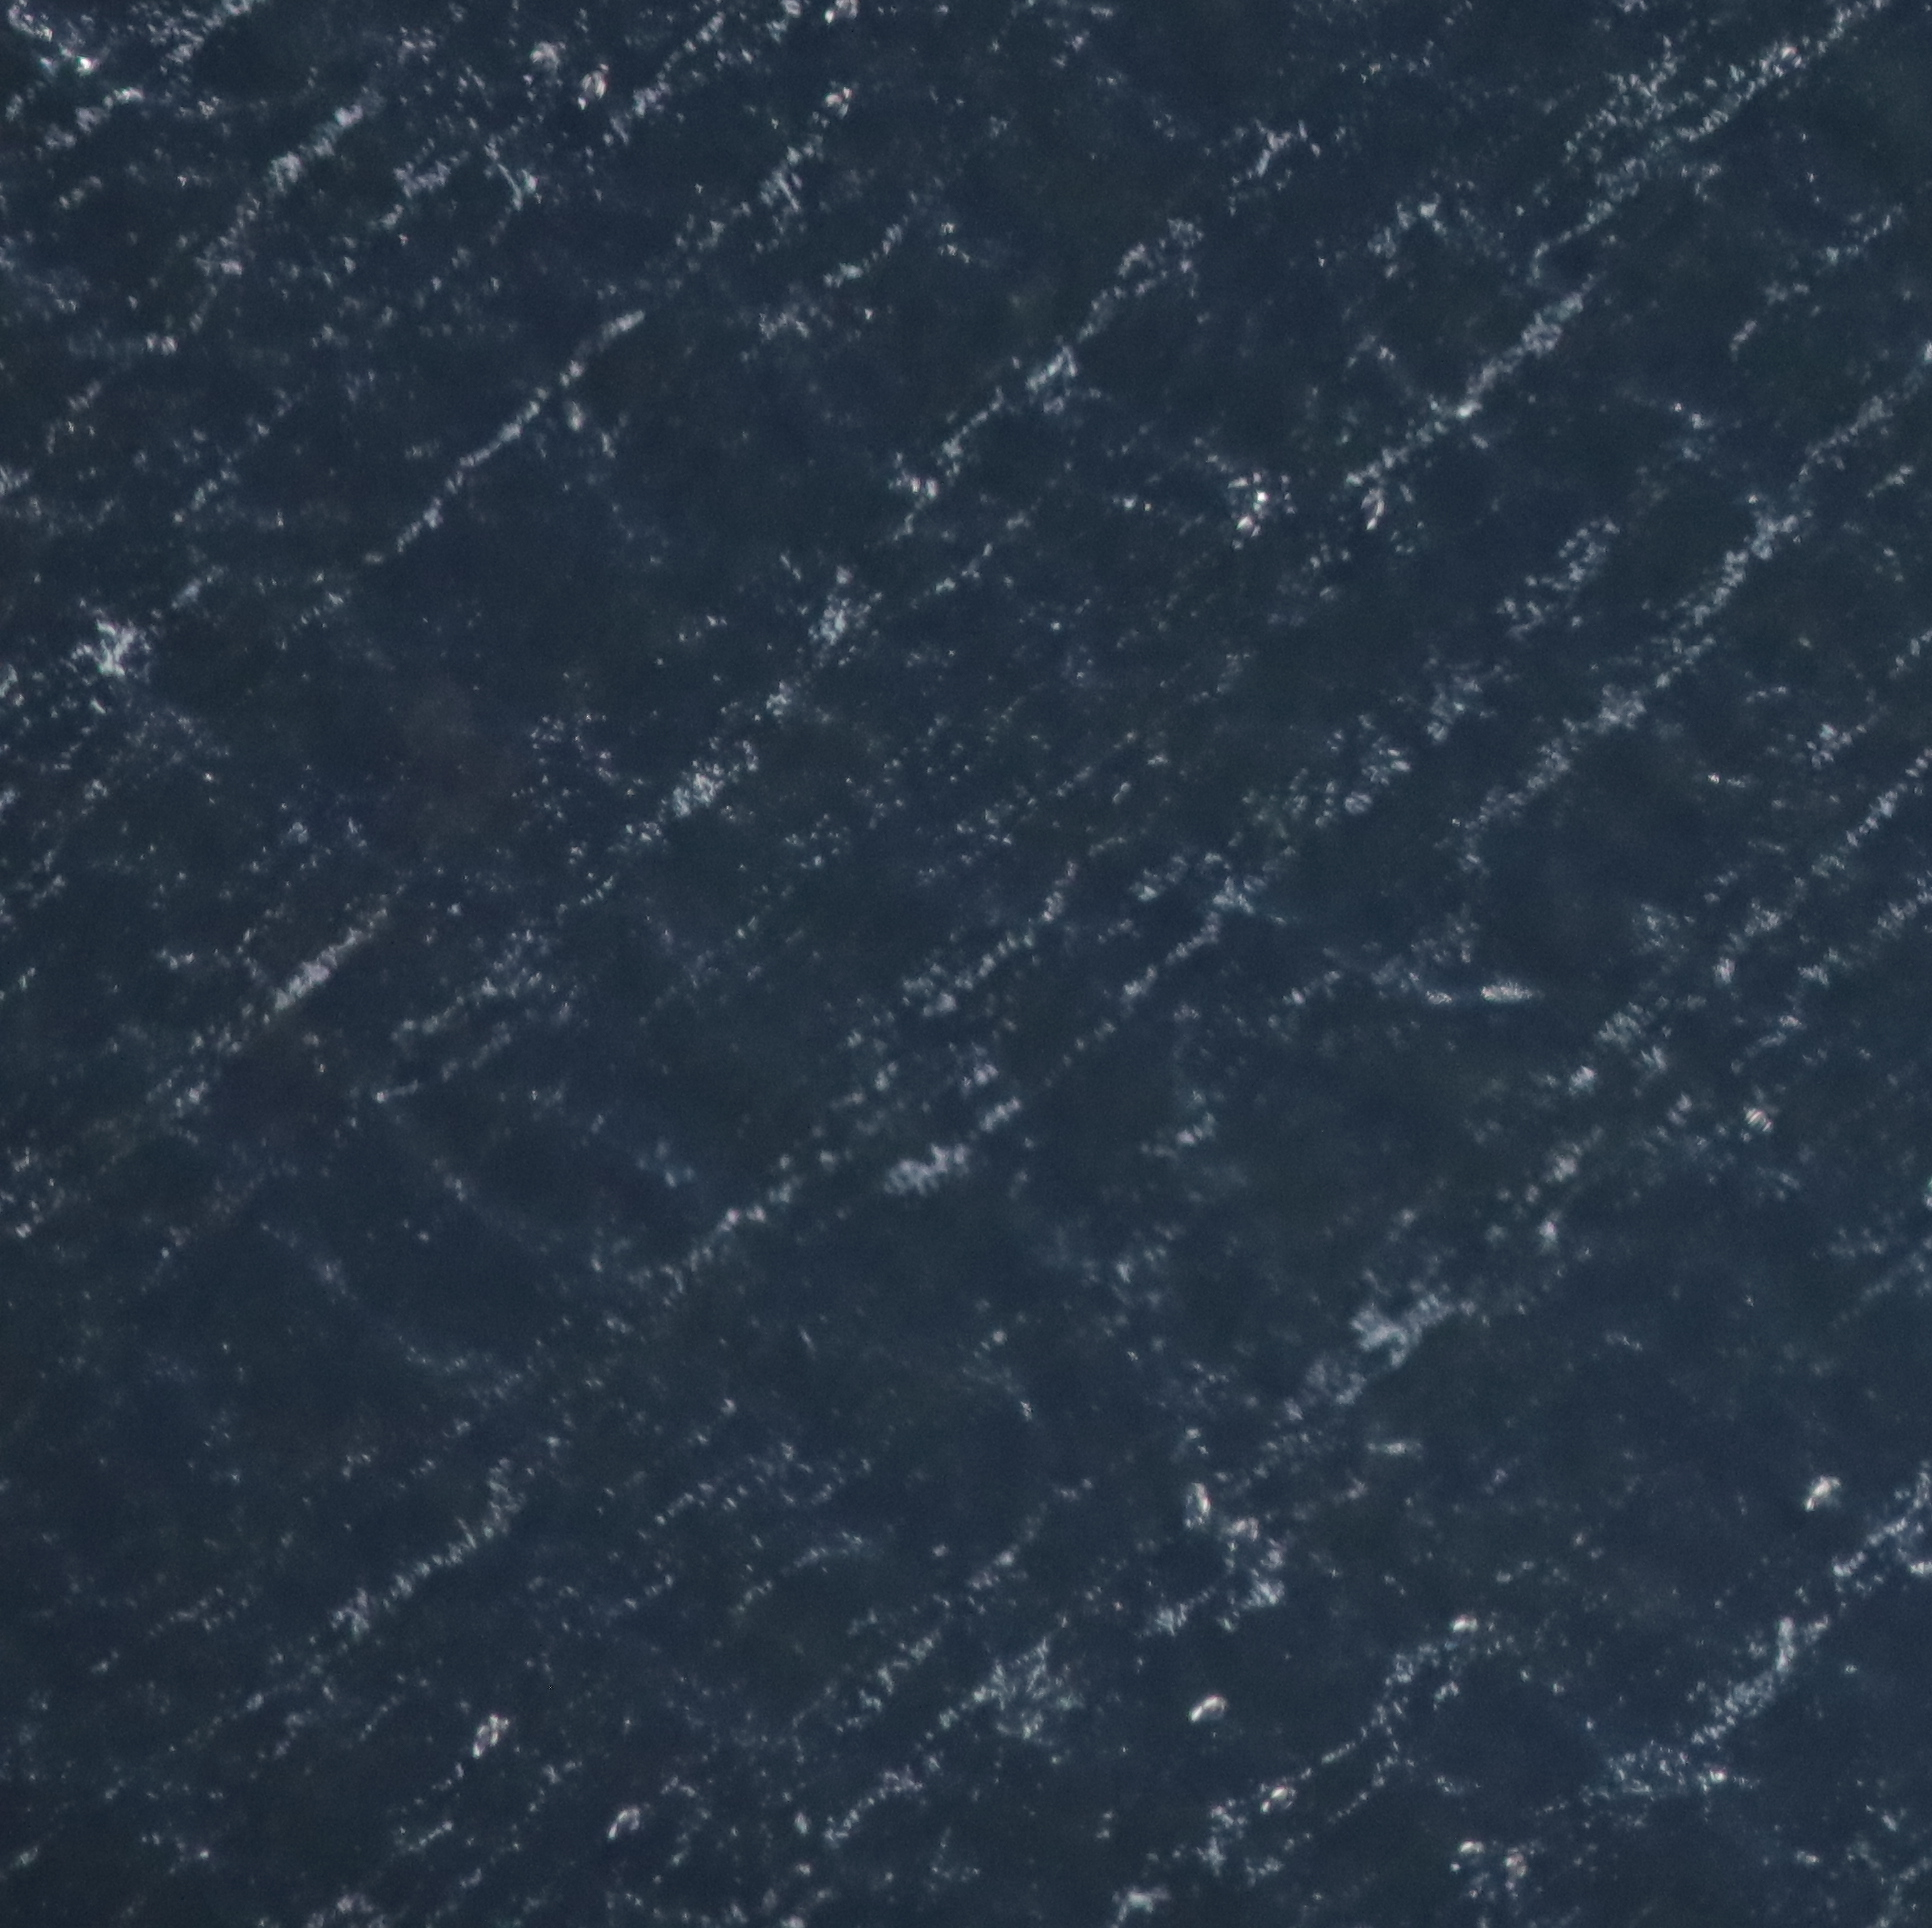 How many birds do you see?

16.